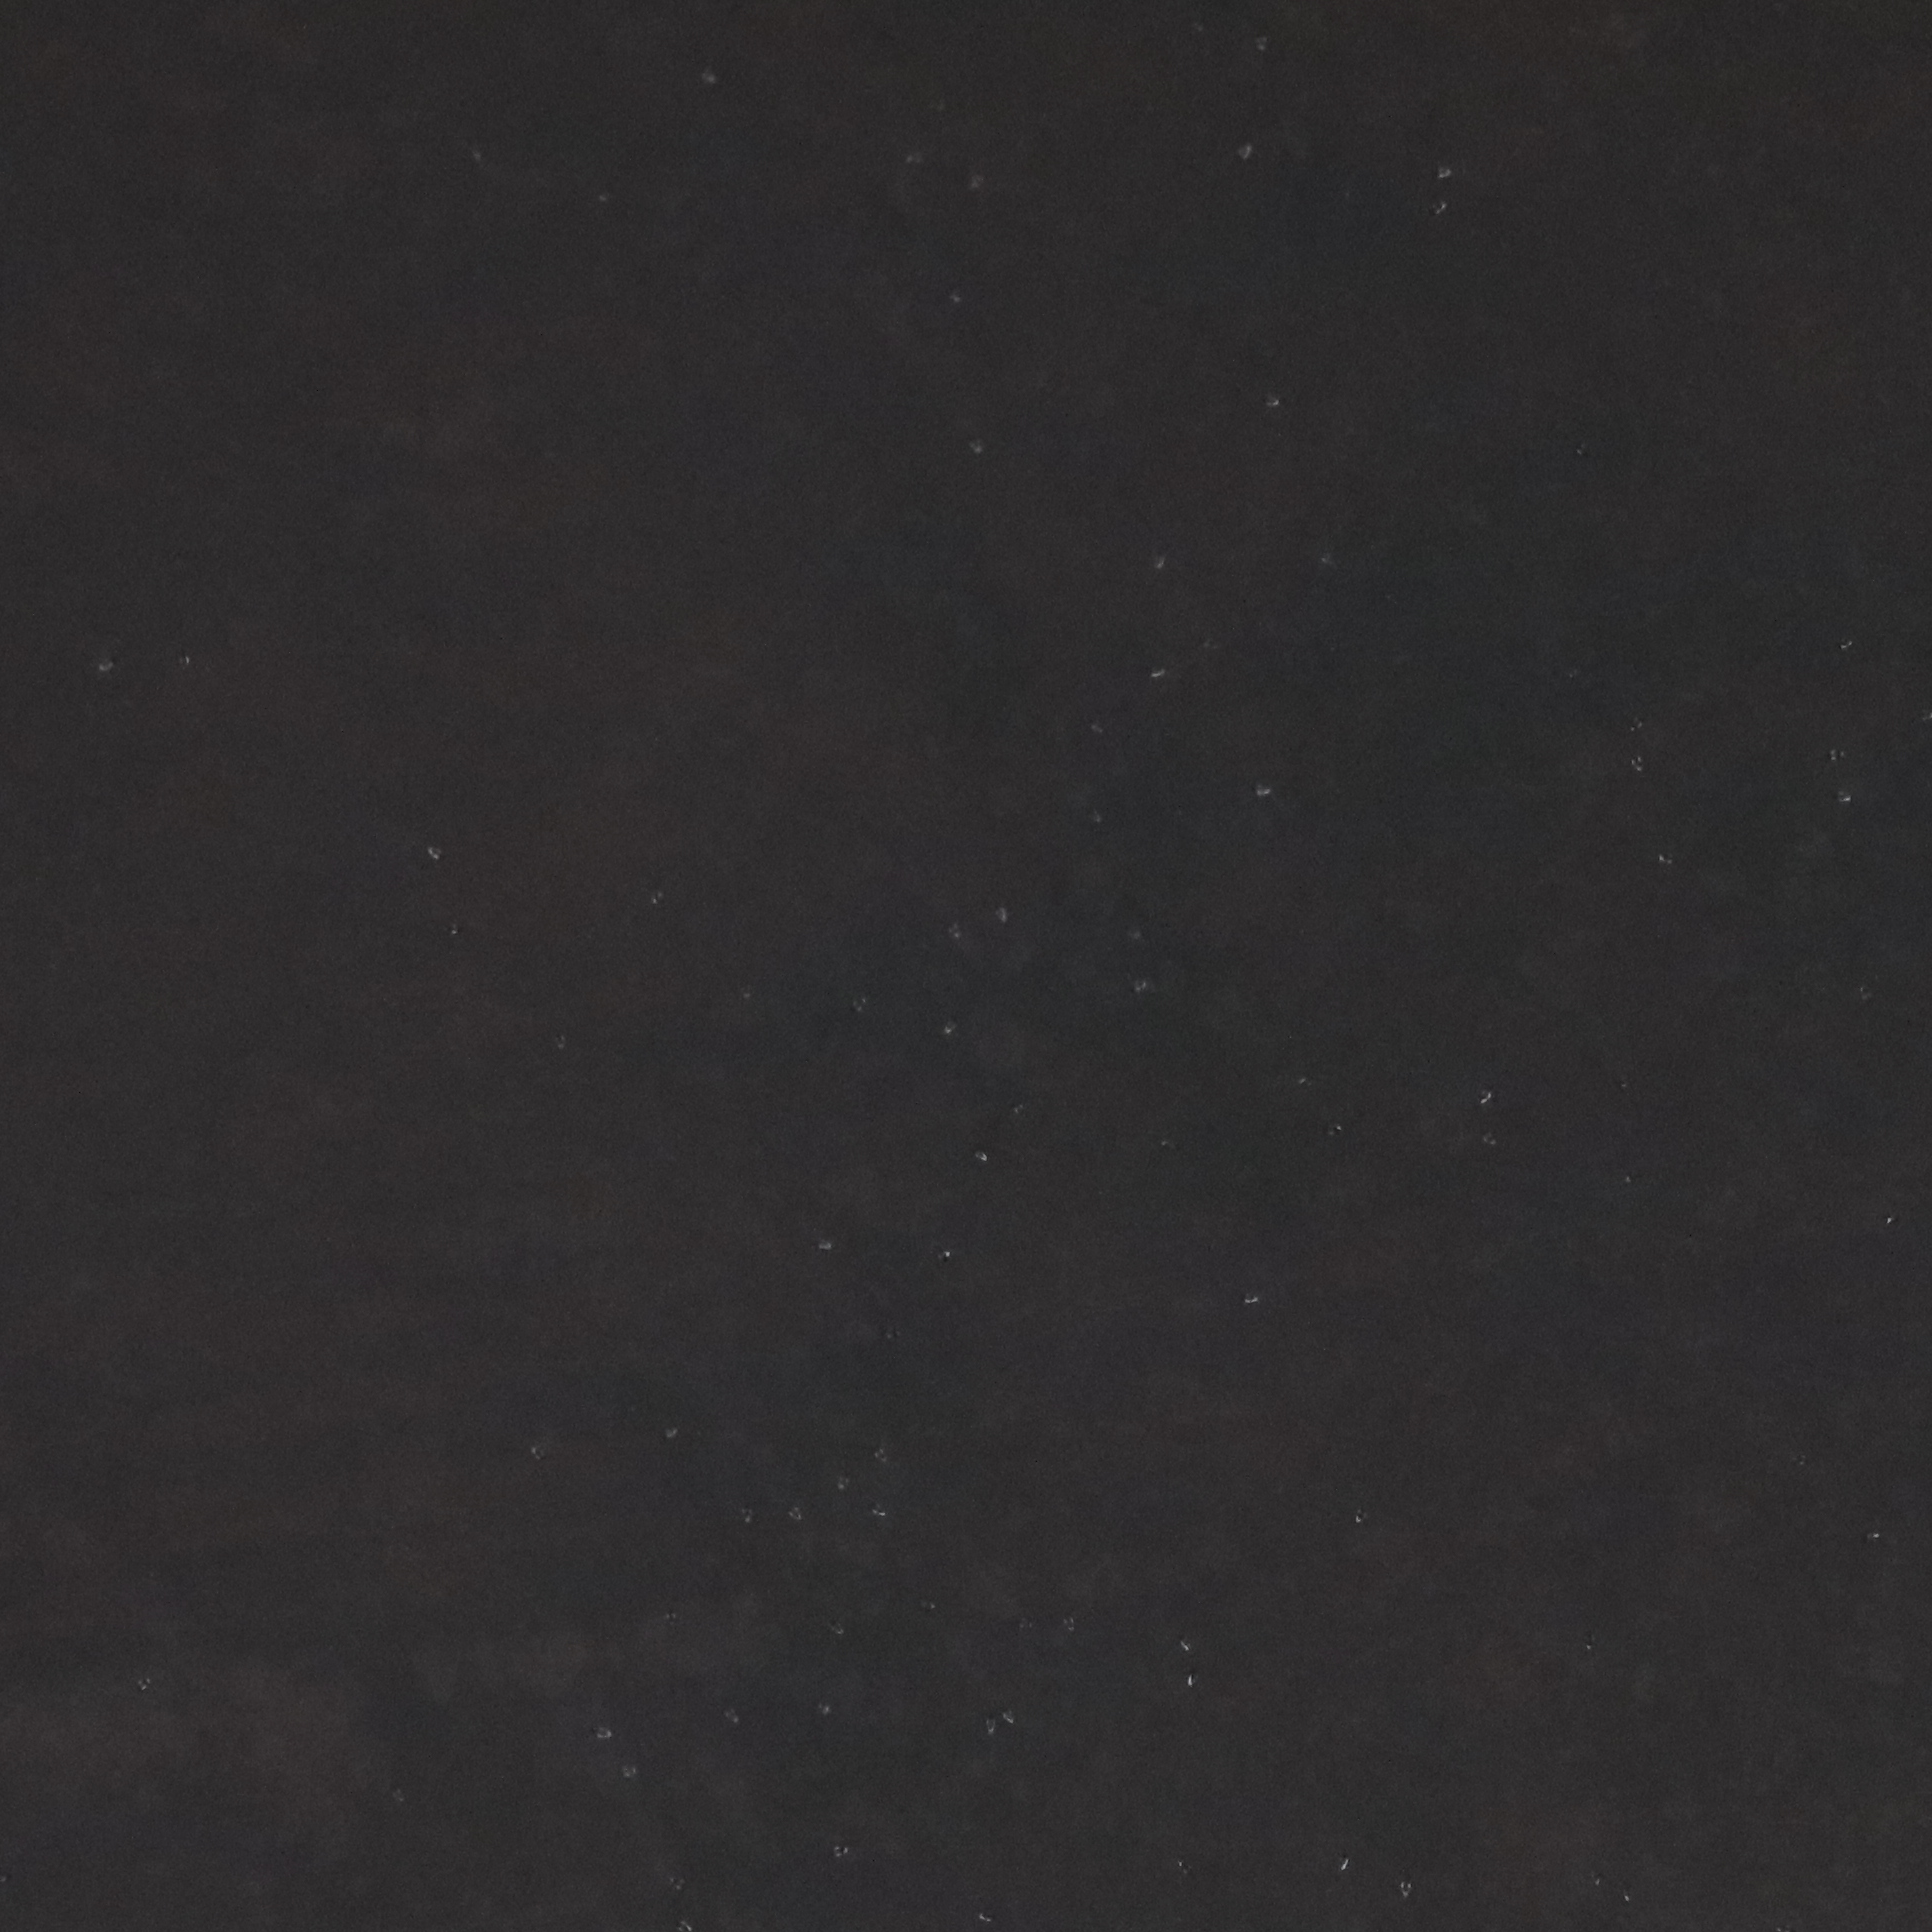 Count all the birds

95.